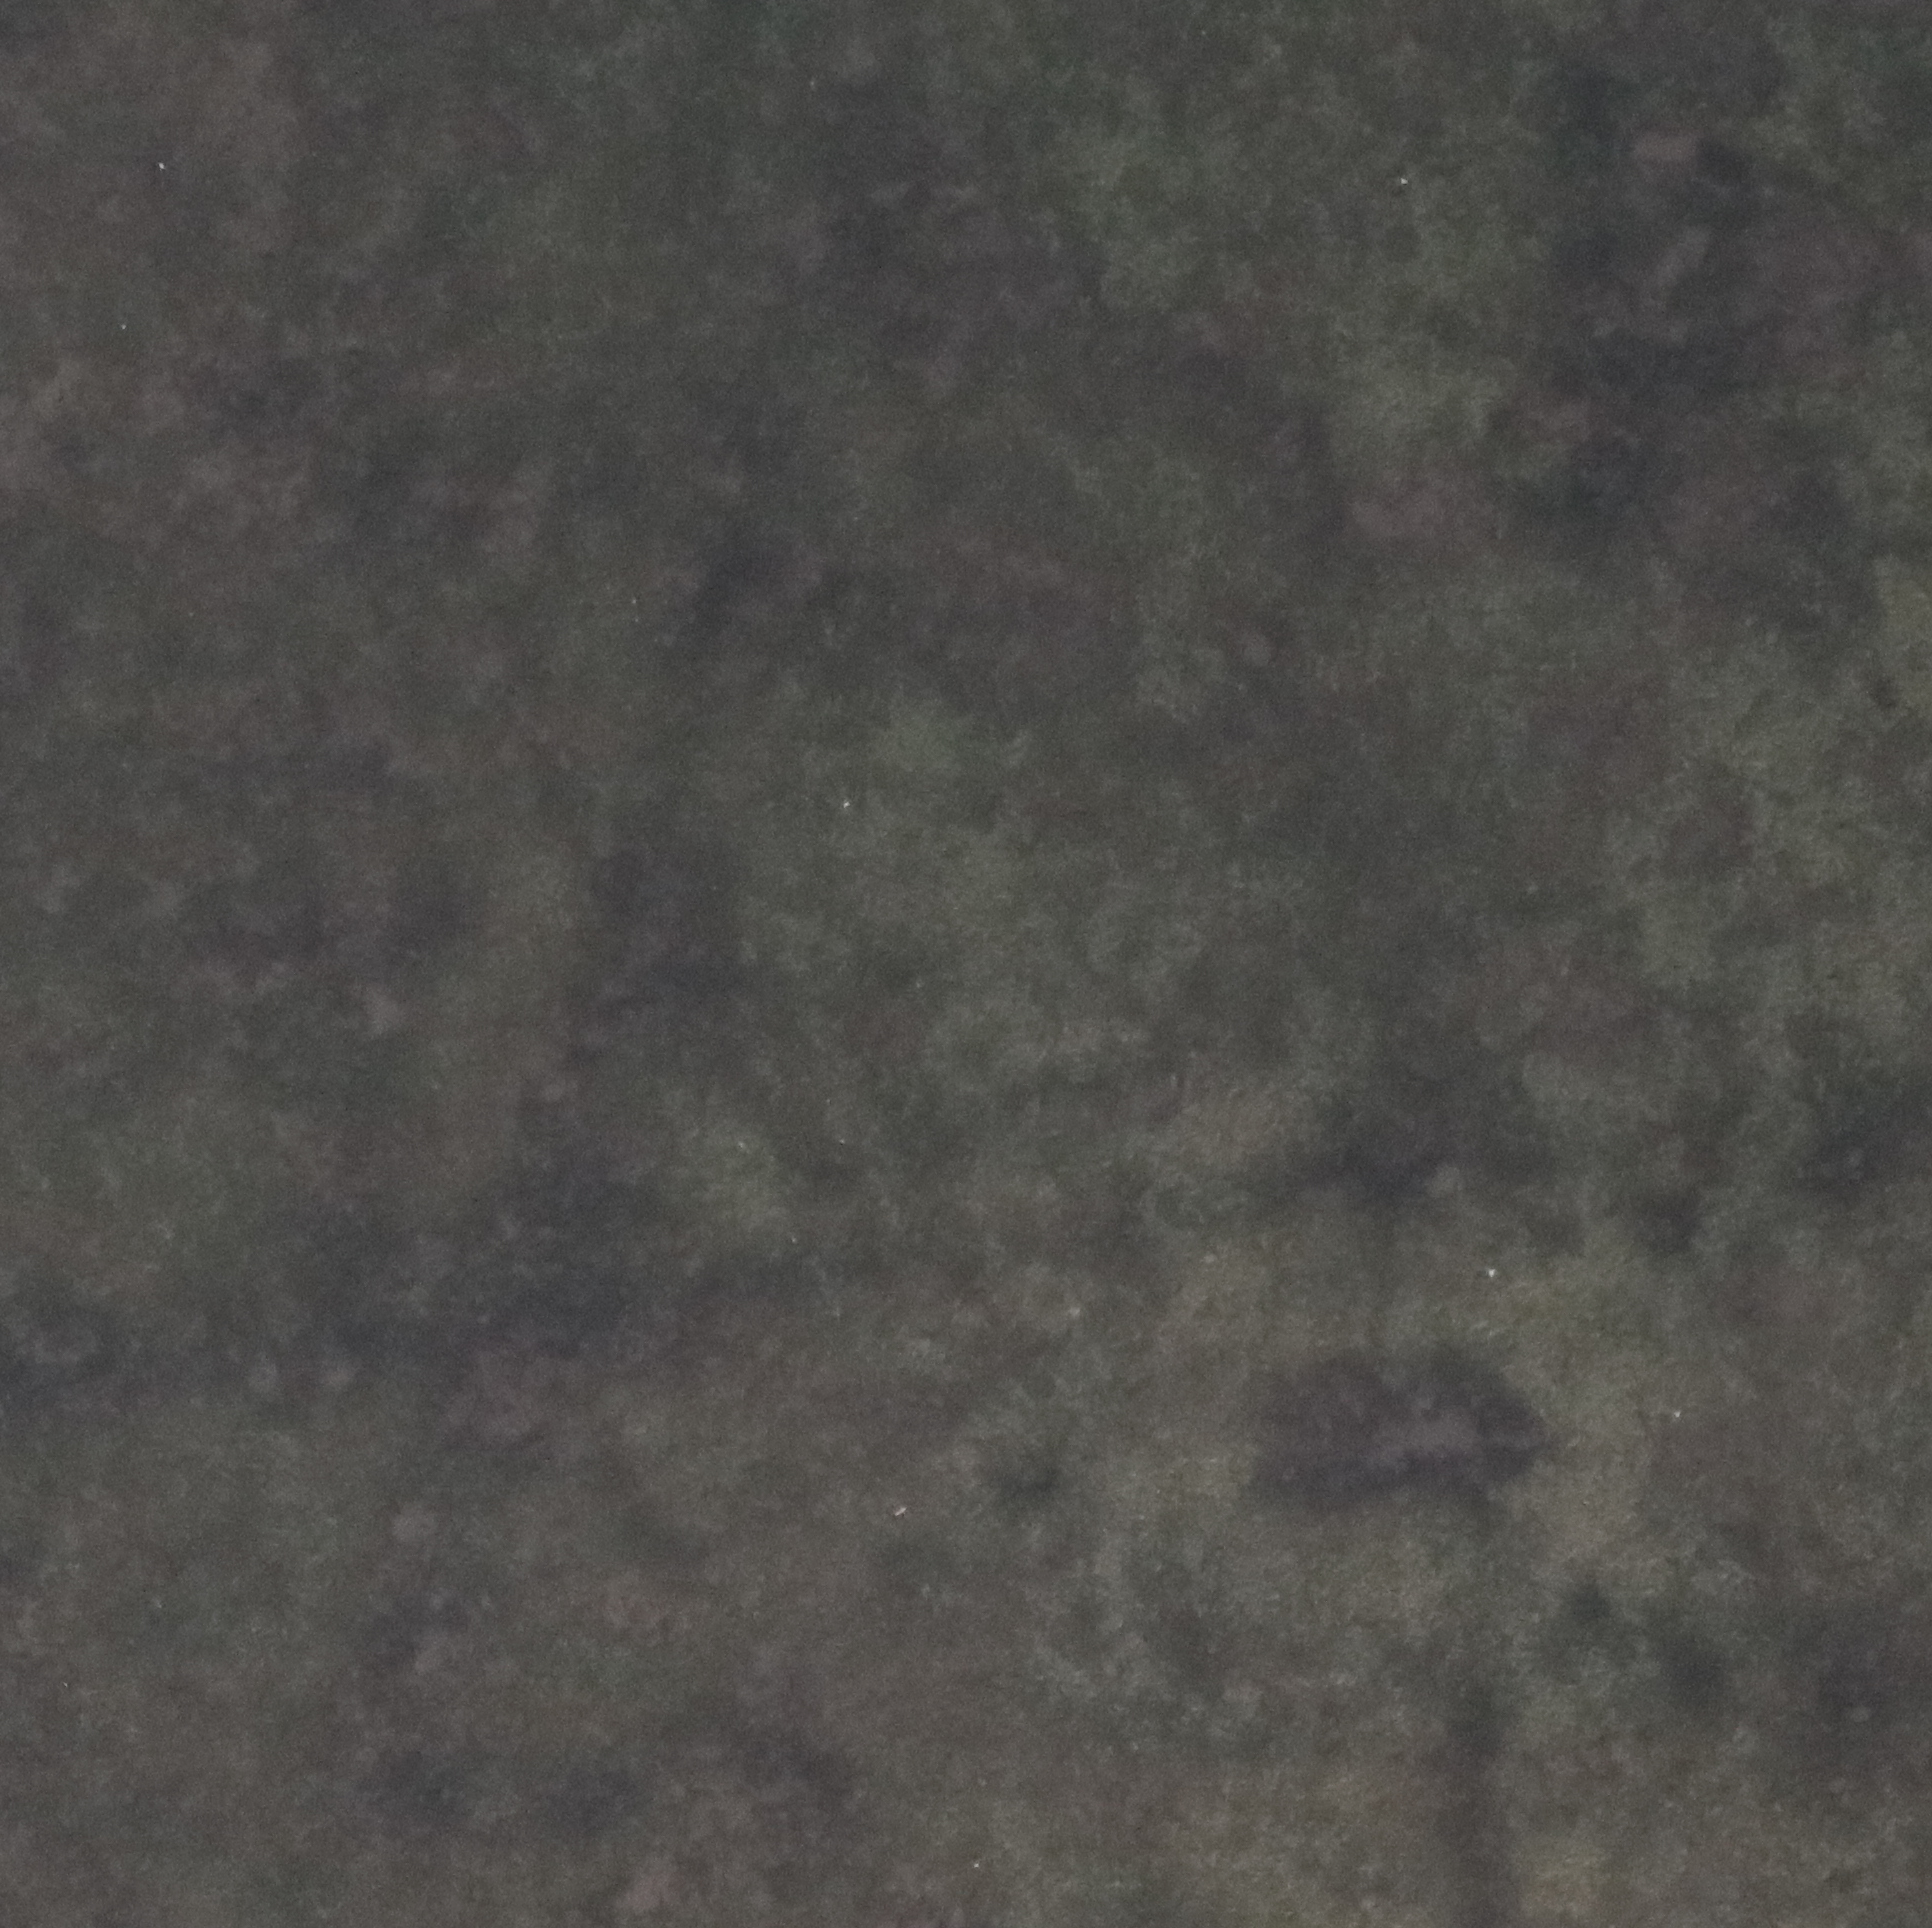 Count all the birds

0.